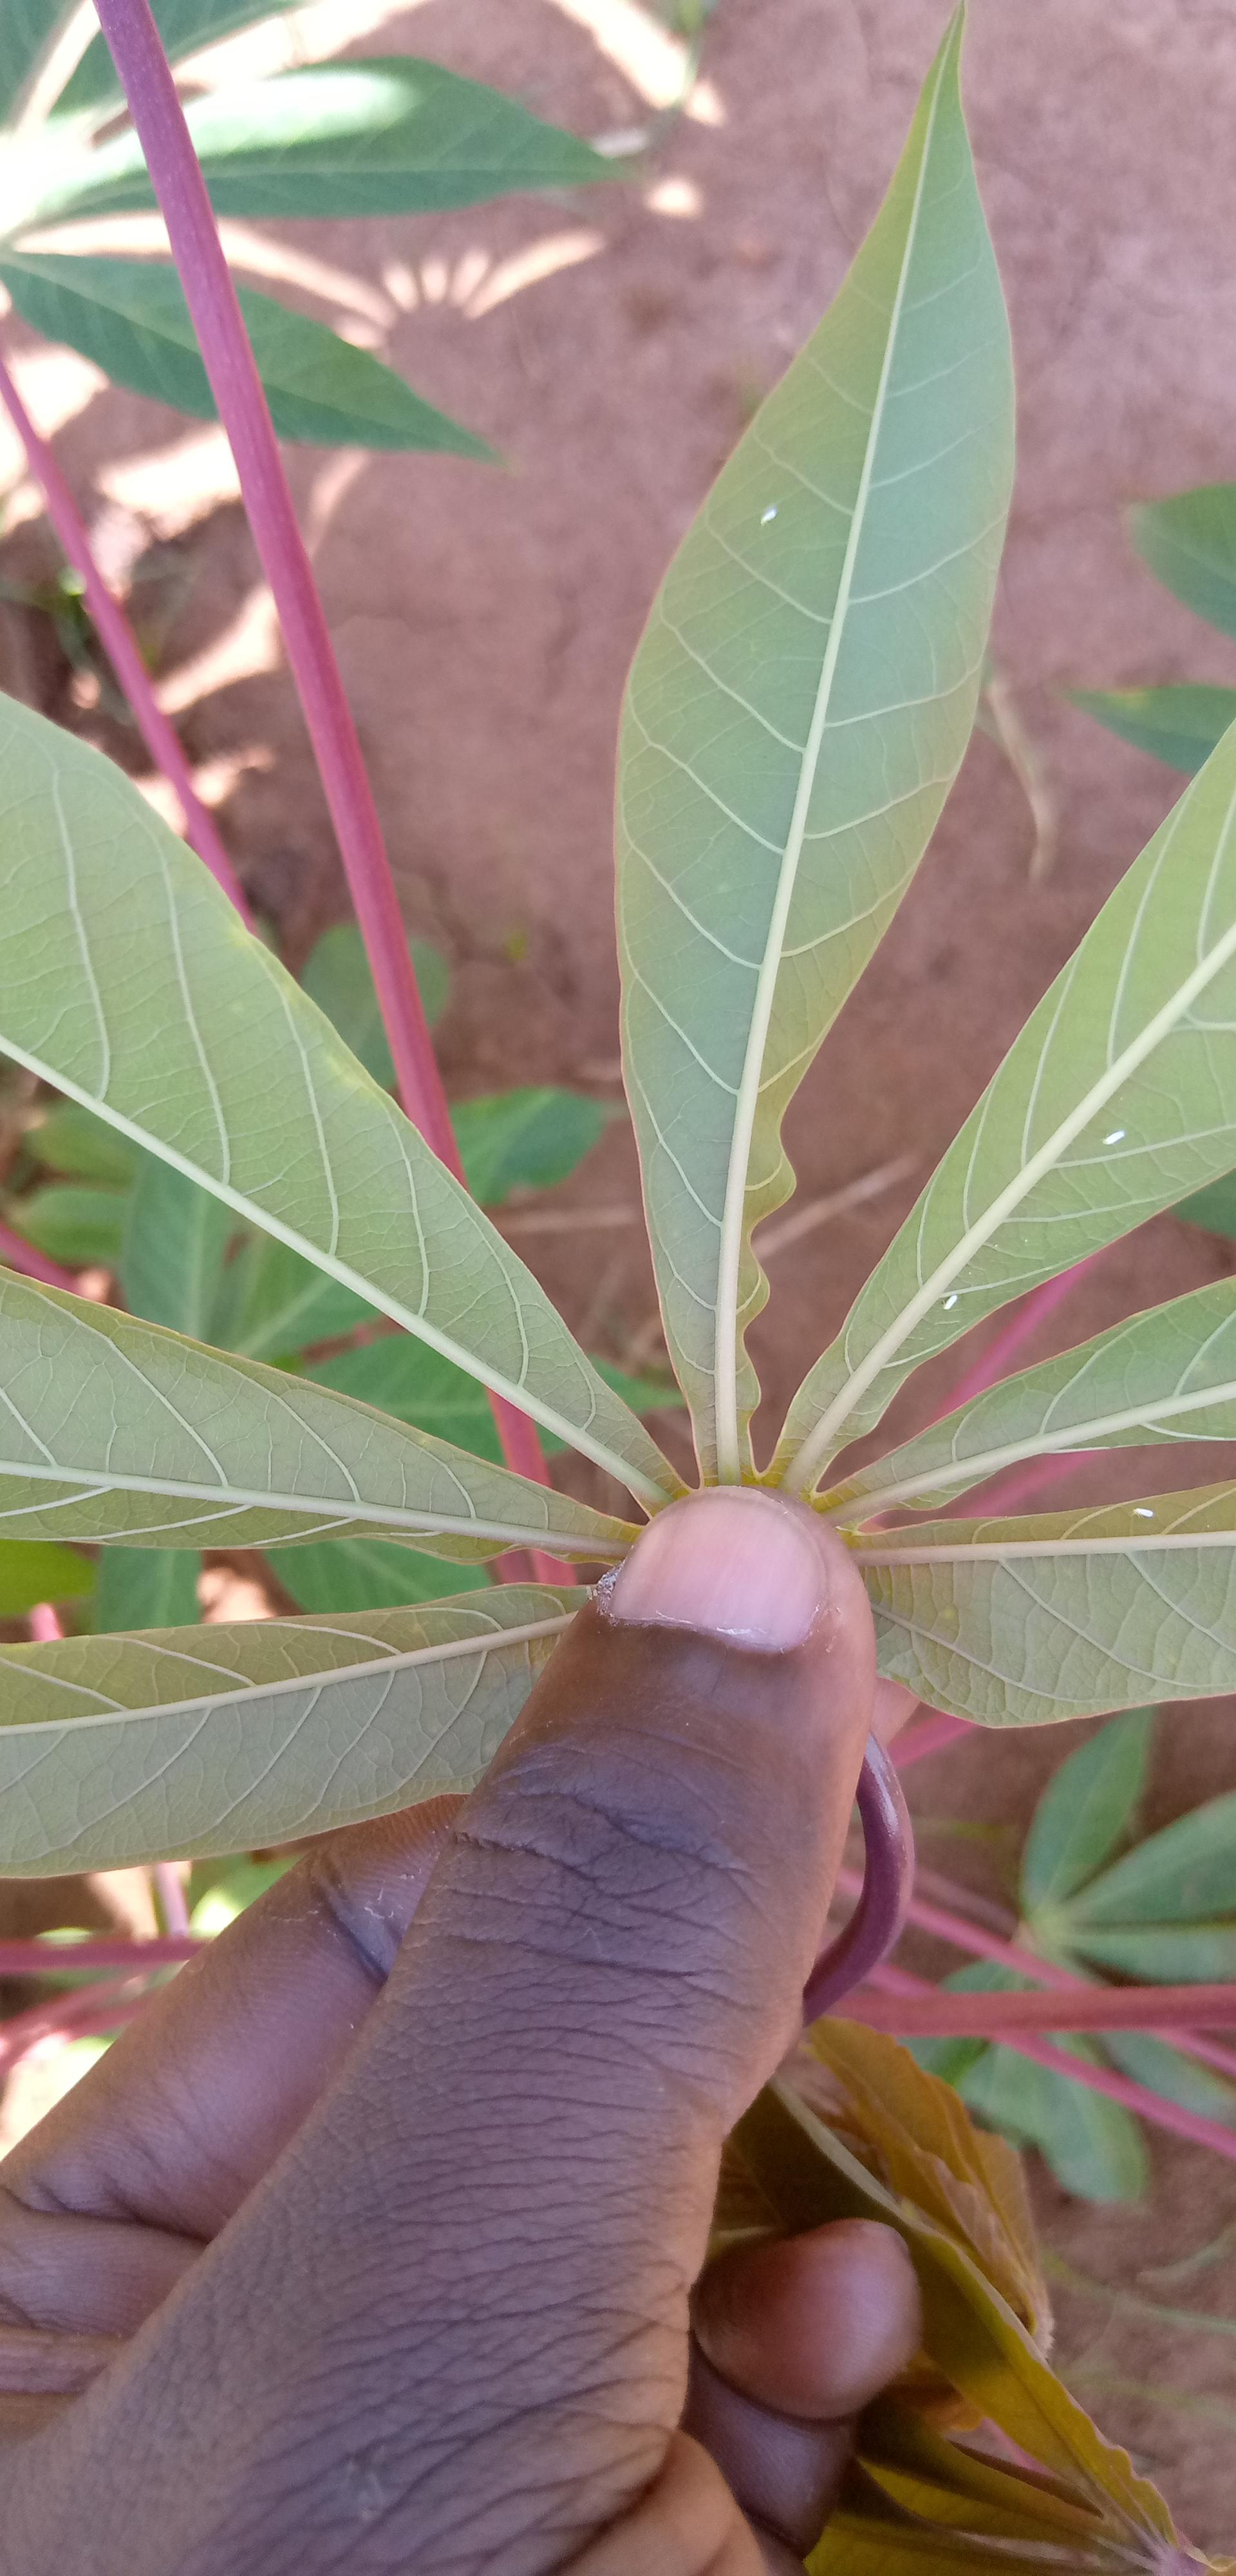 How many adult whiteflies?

4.